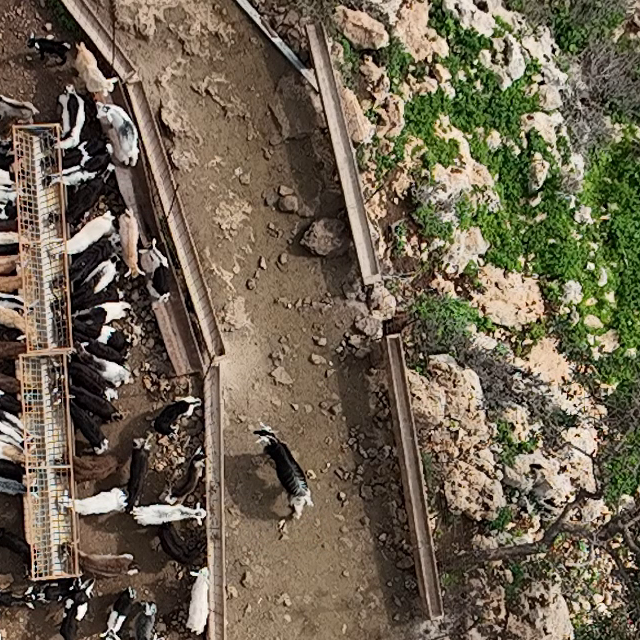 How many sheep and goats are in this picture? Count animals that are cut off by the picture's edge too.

57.